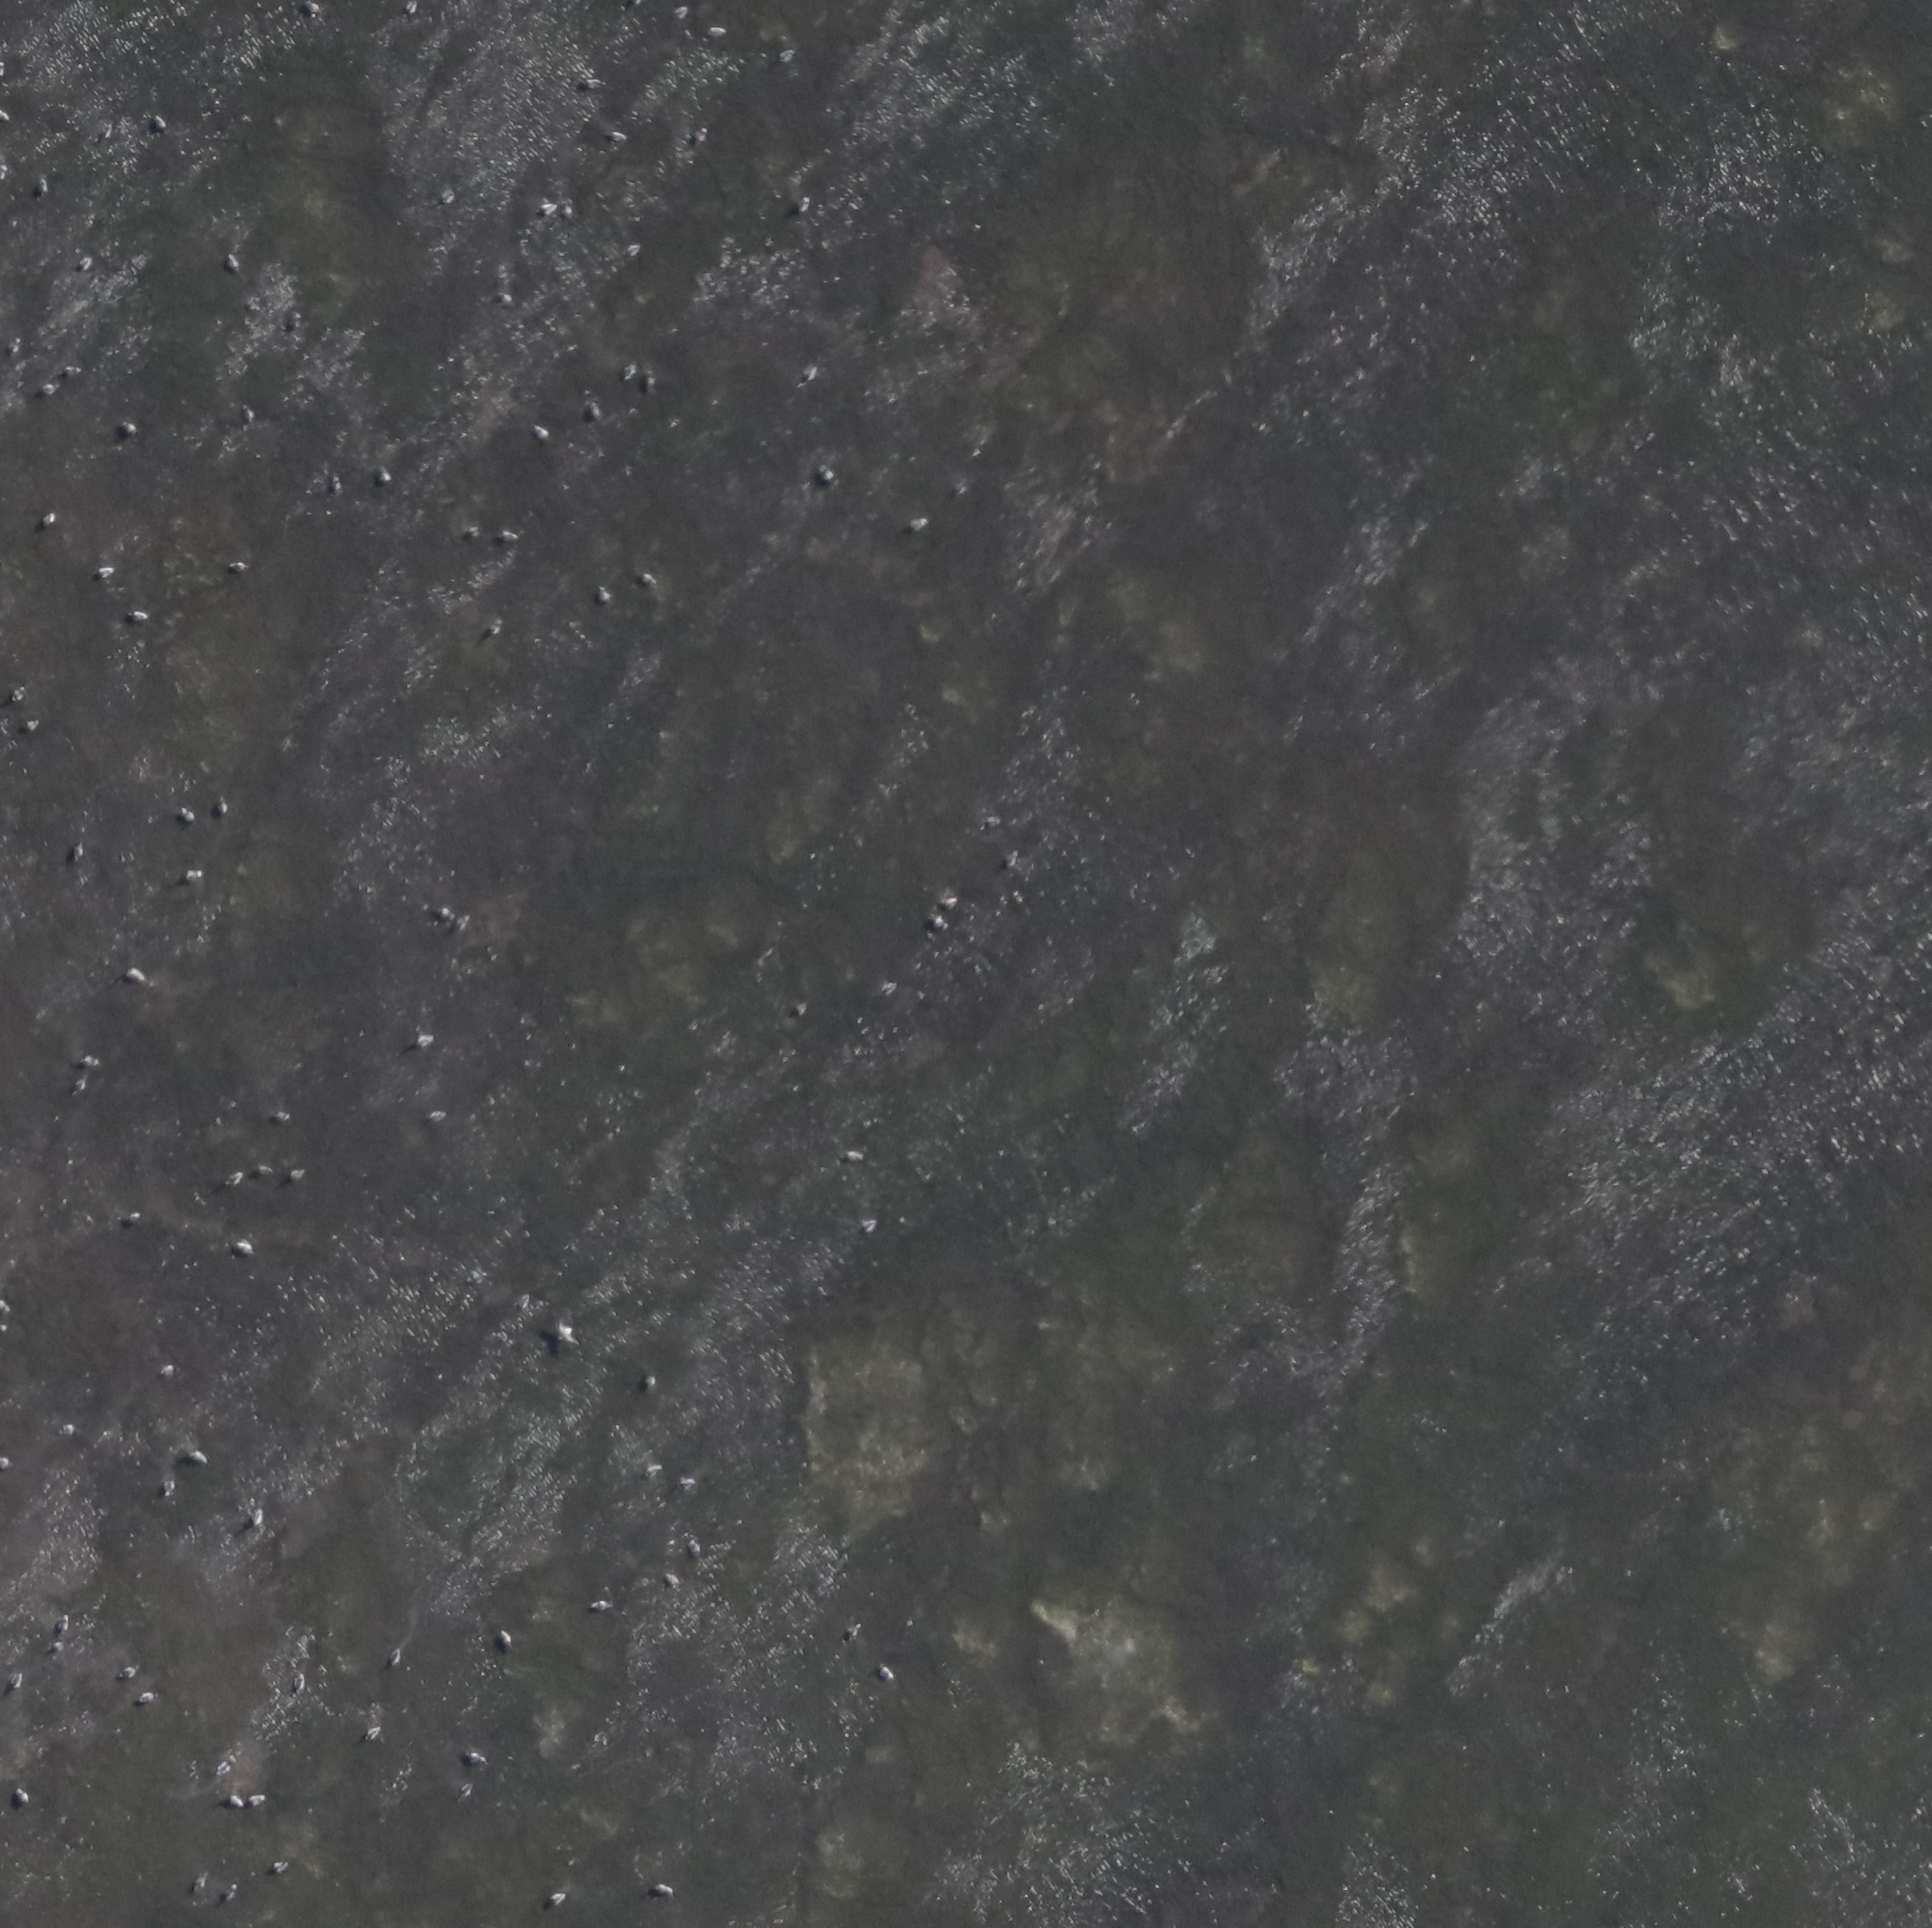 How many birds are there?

111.